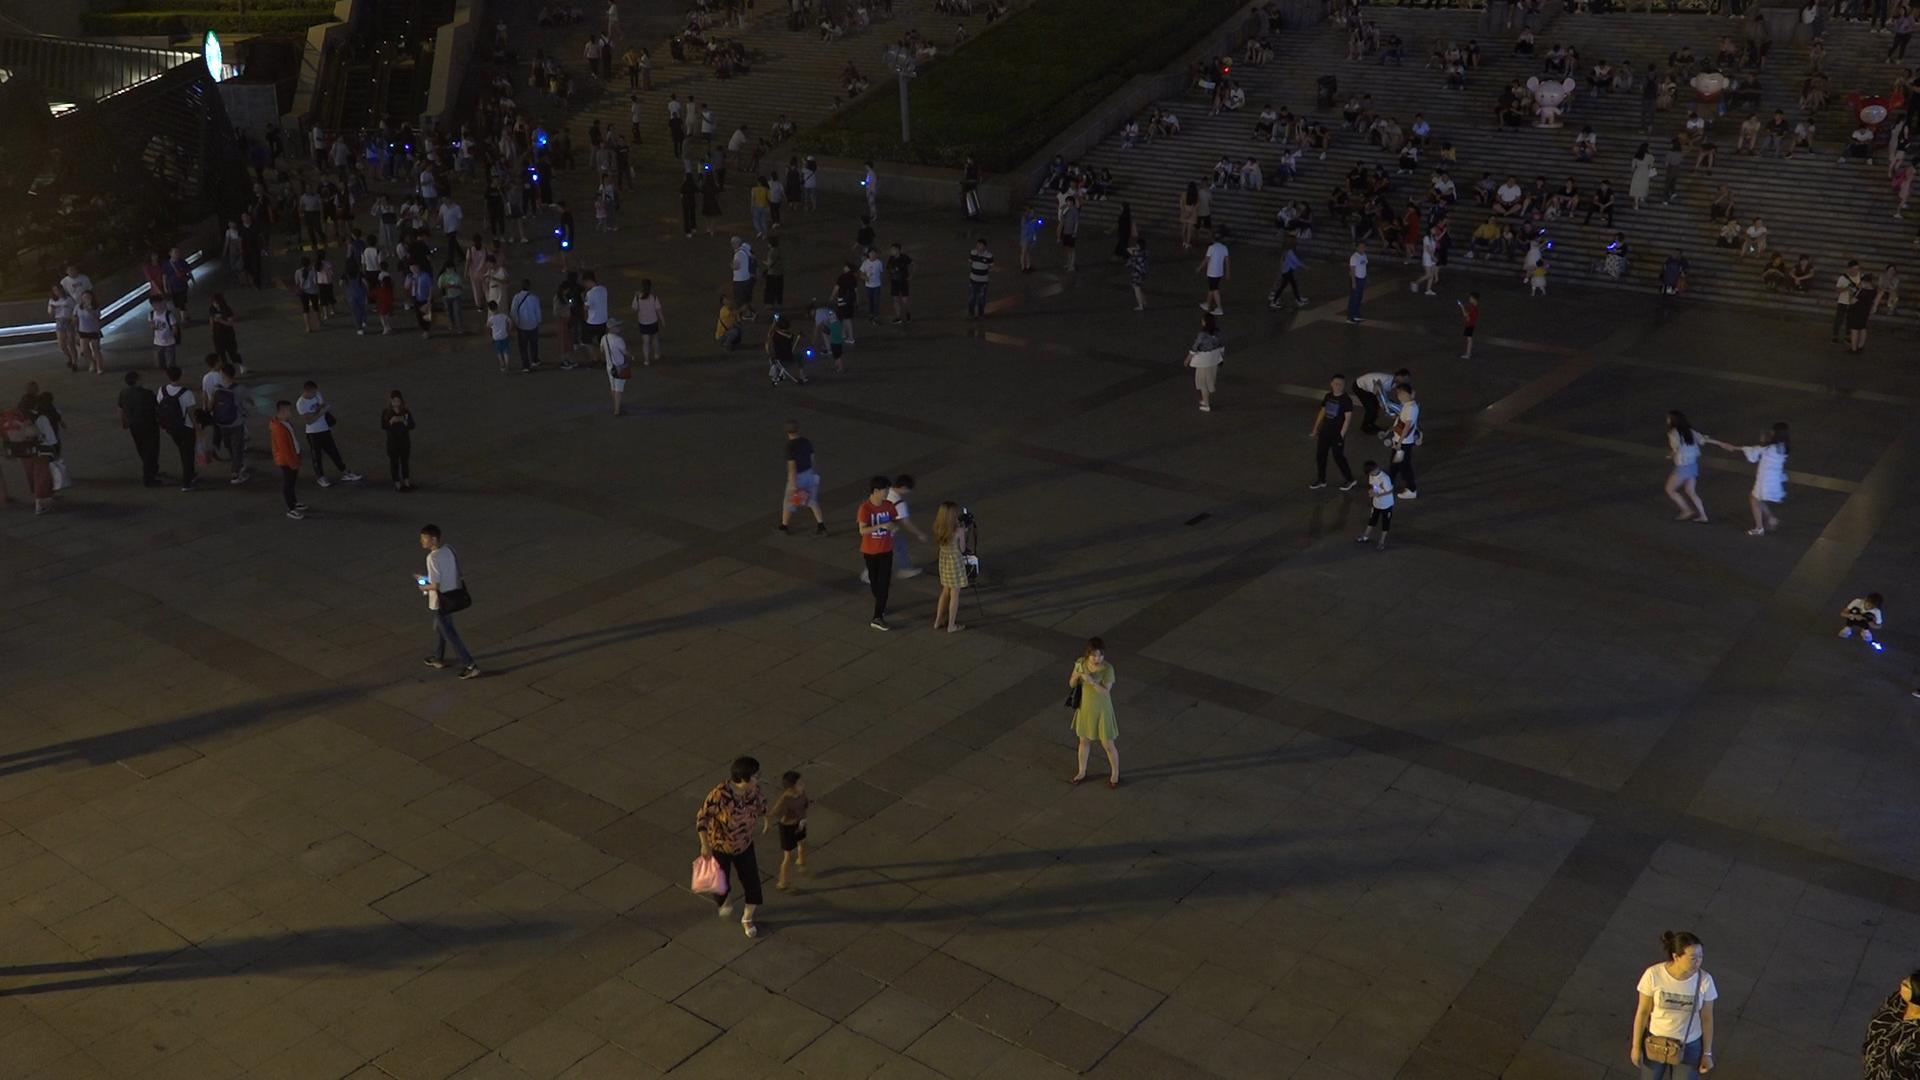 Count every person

298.